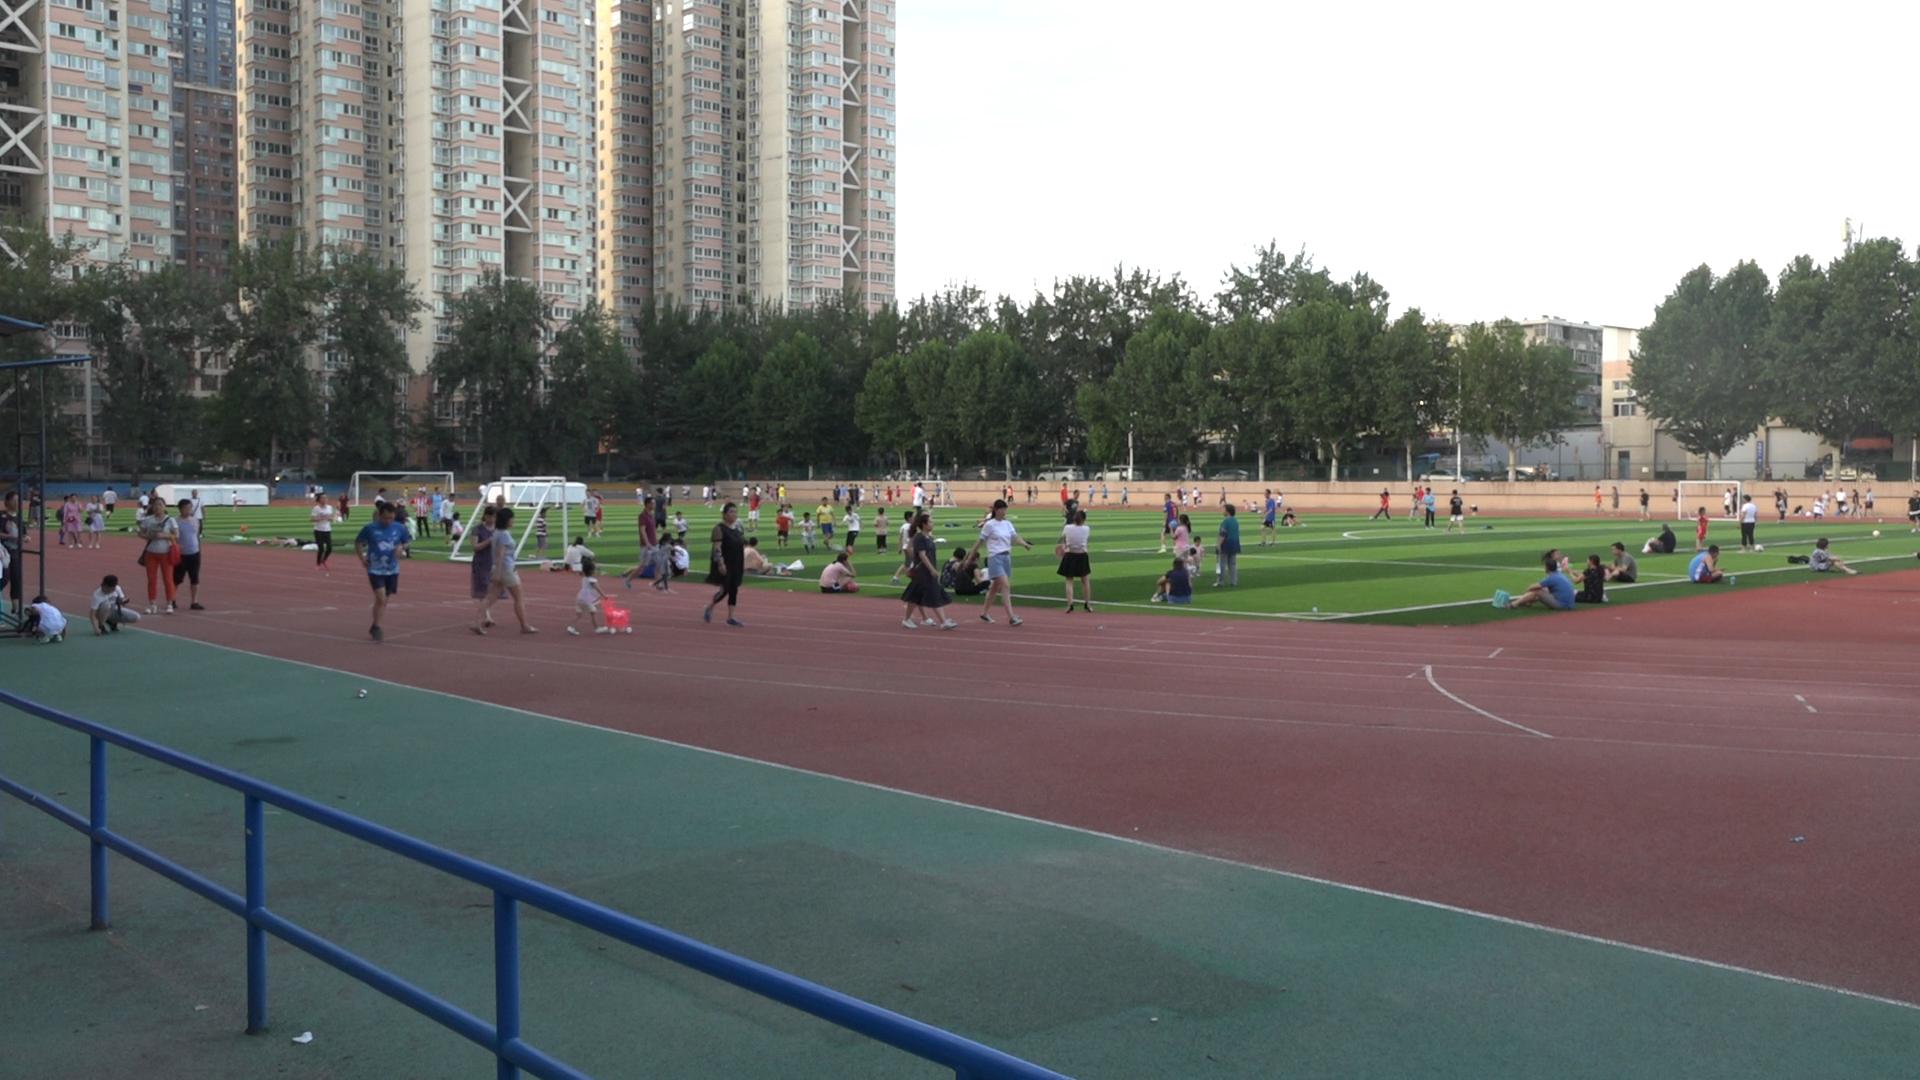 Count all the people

131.